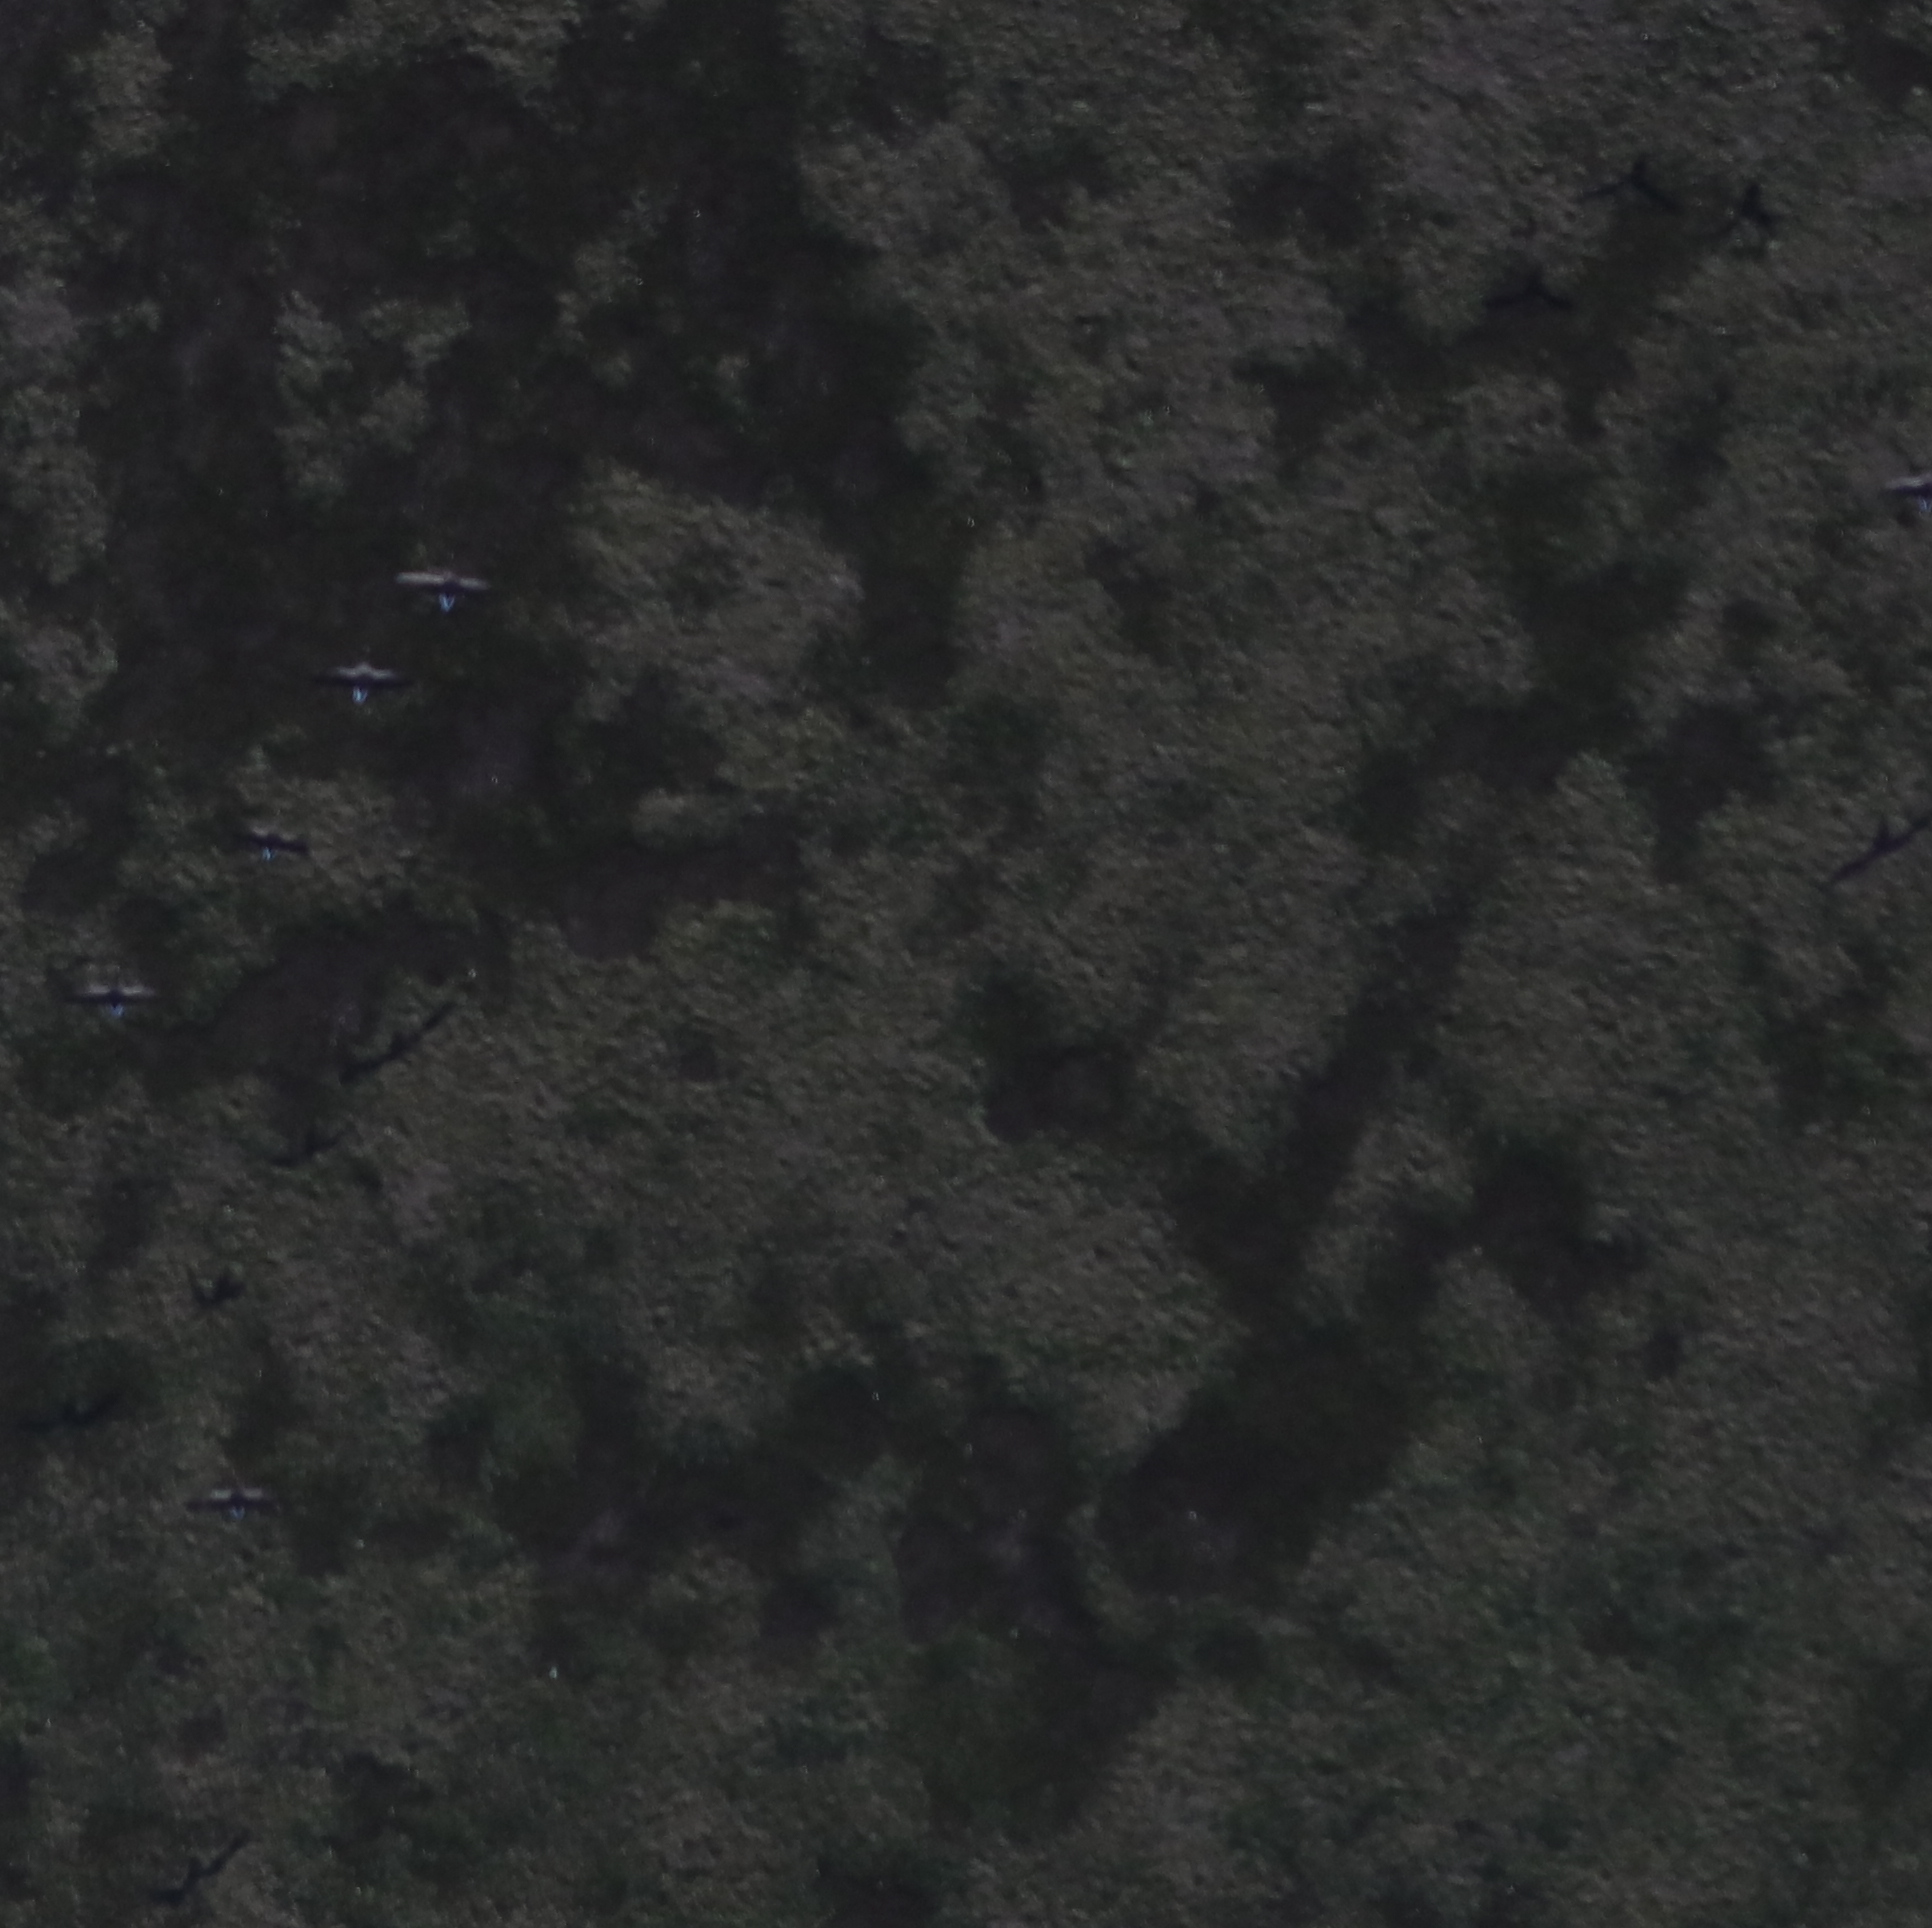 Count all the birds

6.